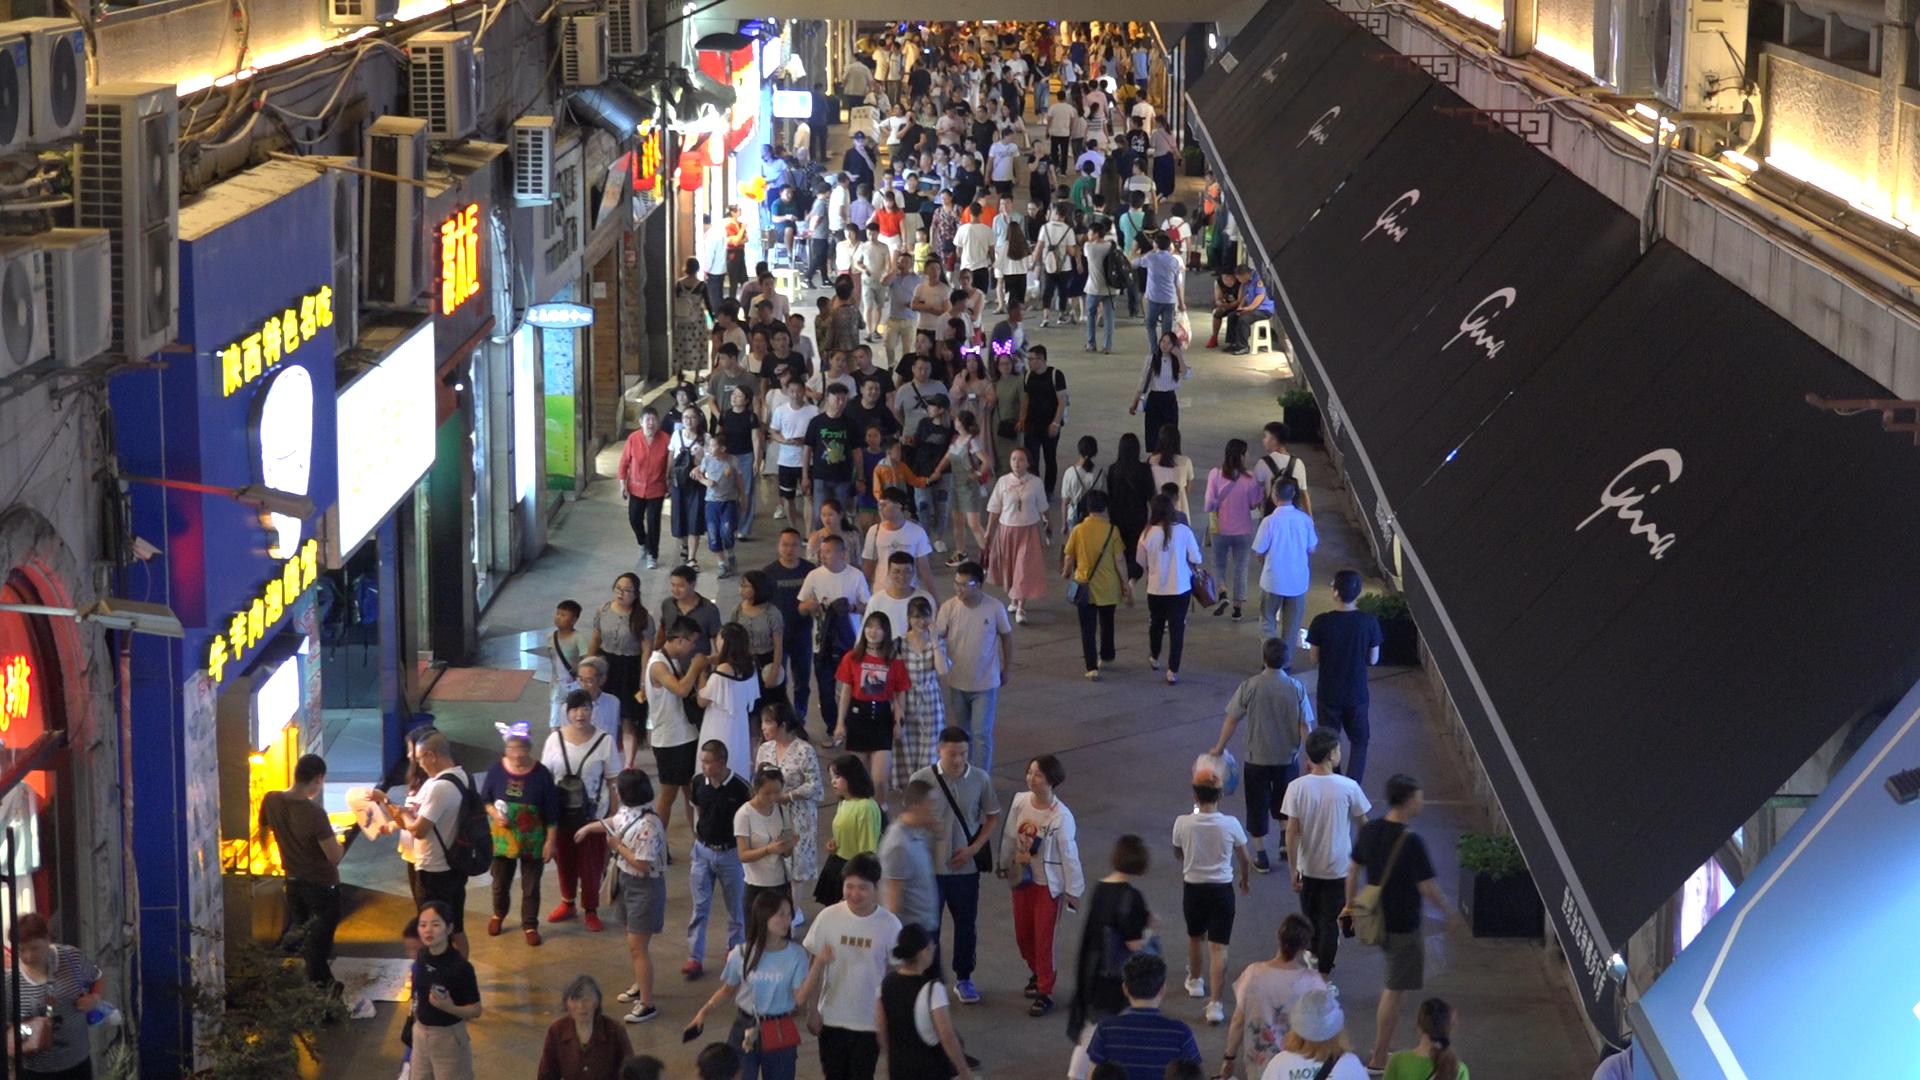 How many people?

240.